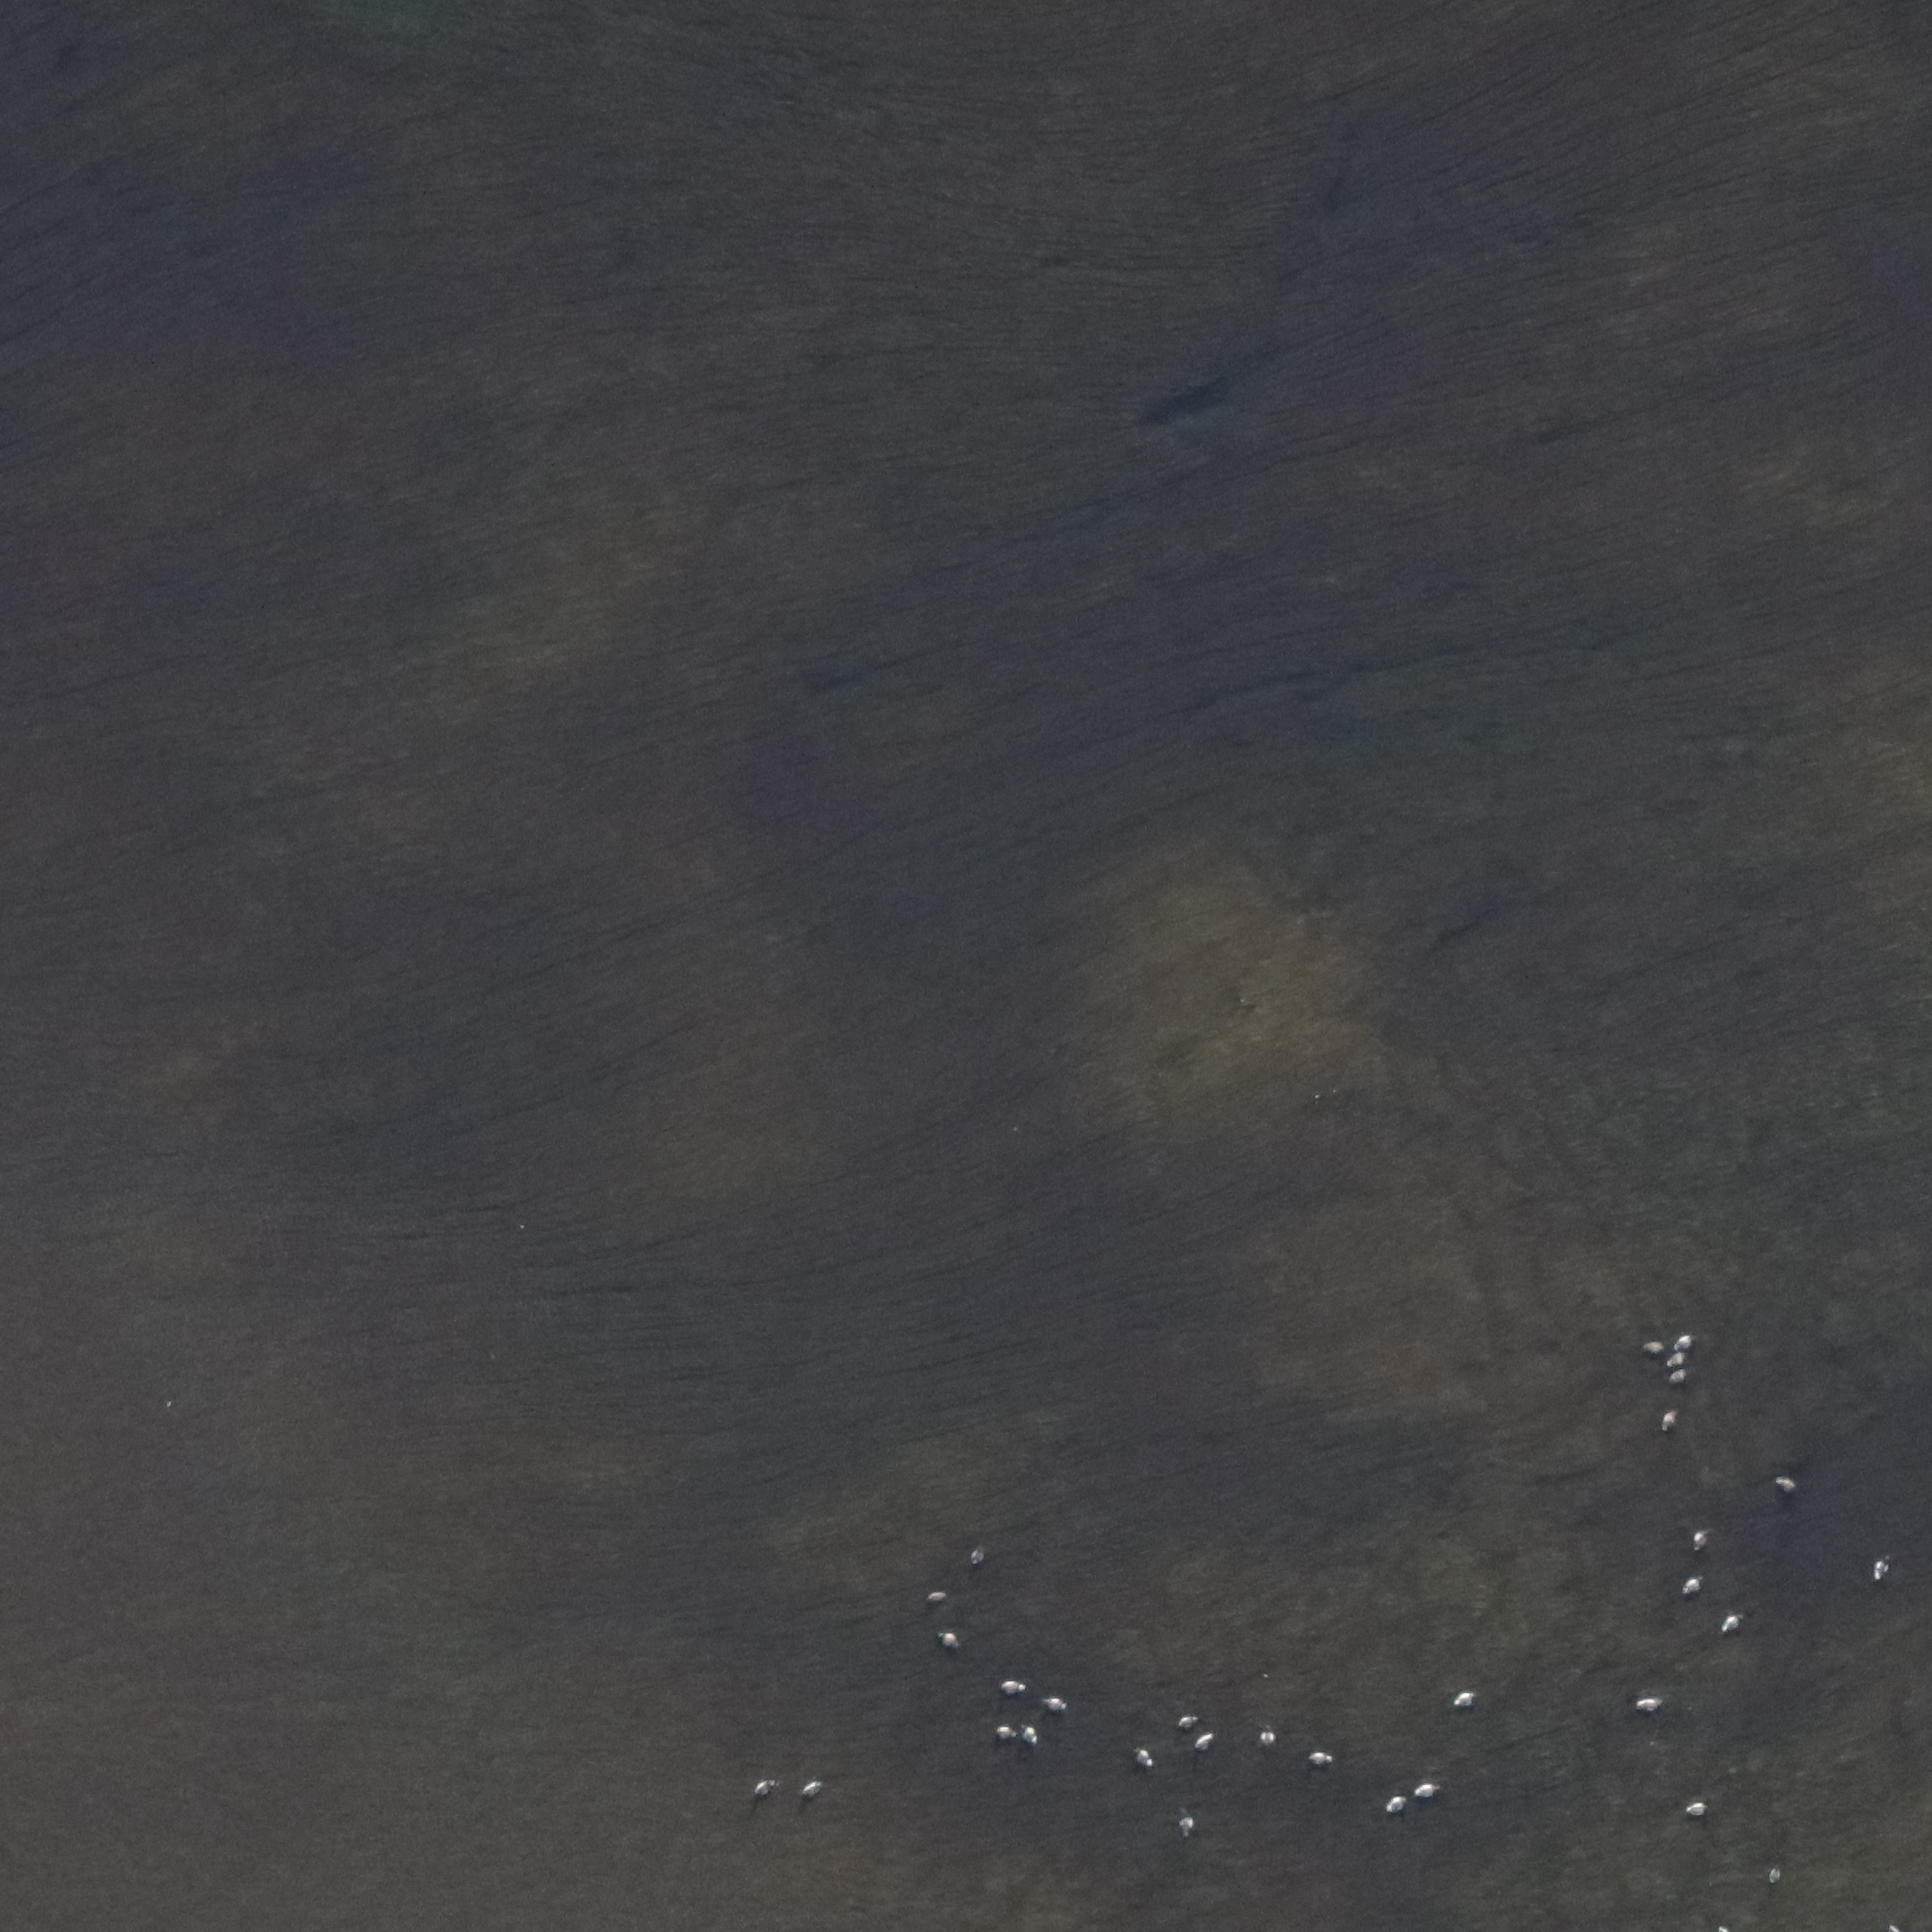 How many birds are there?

31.